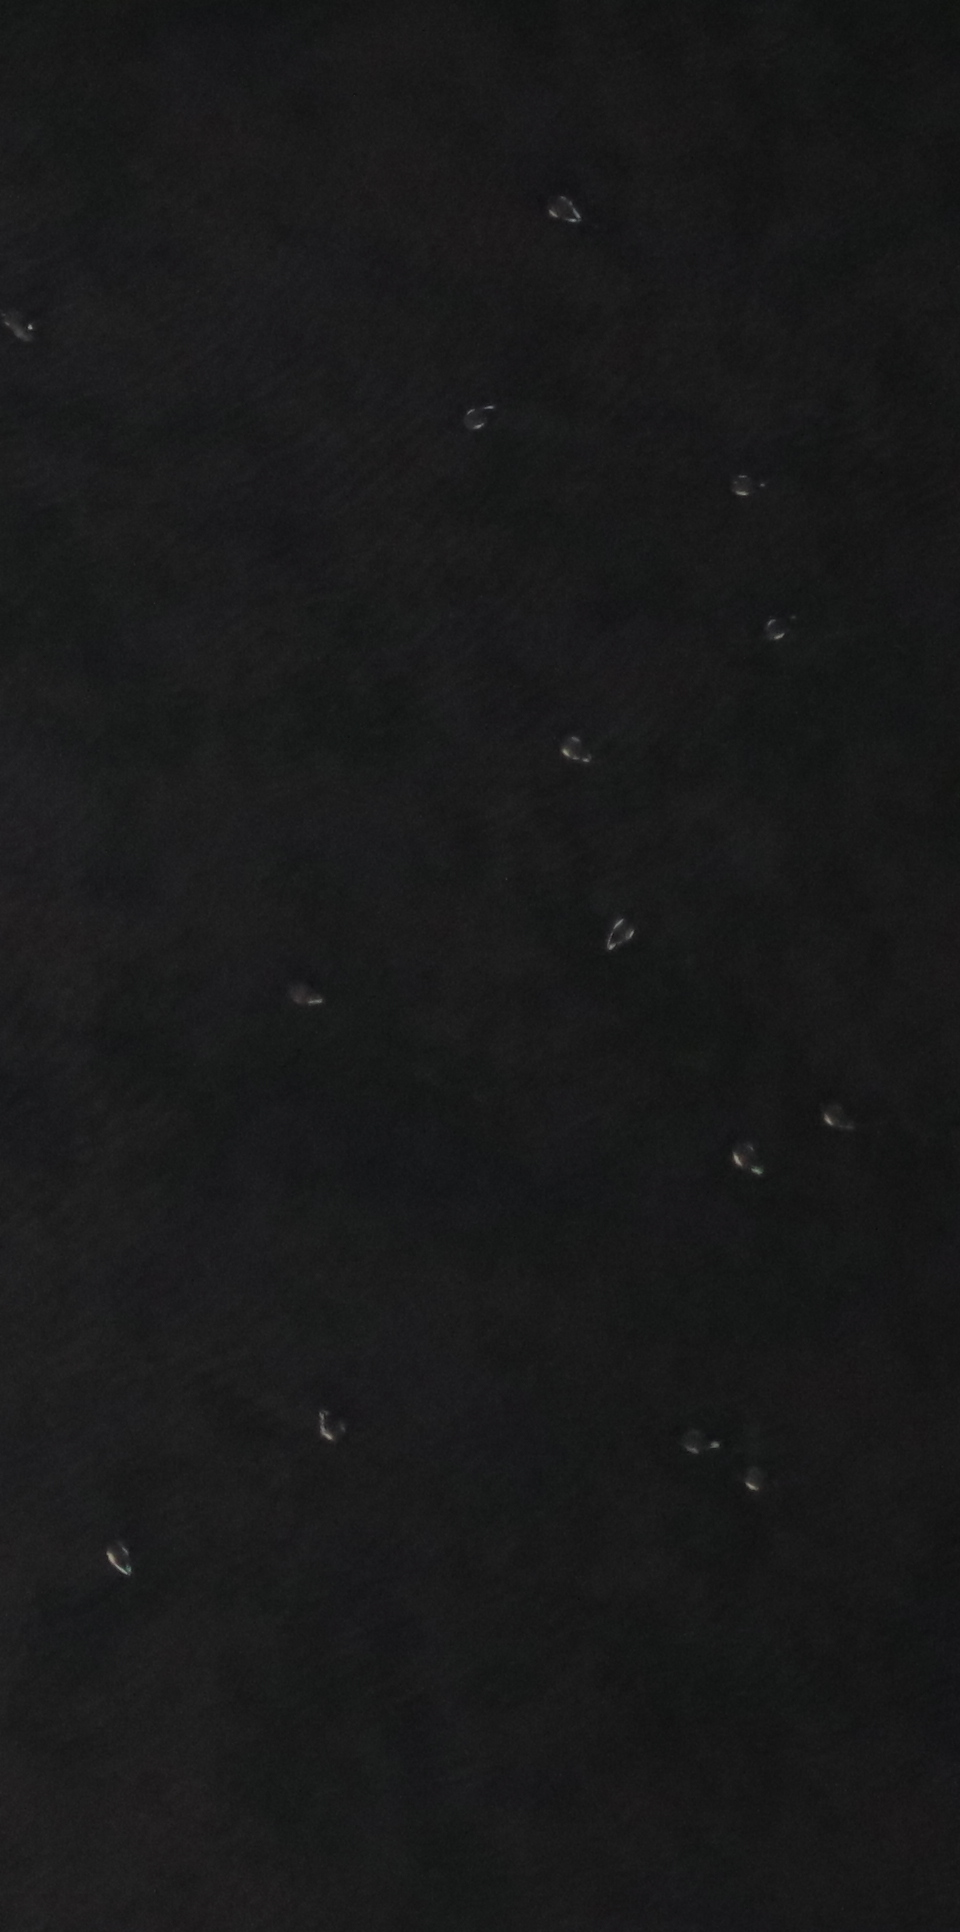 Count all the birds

14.